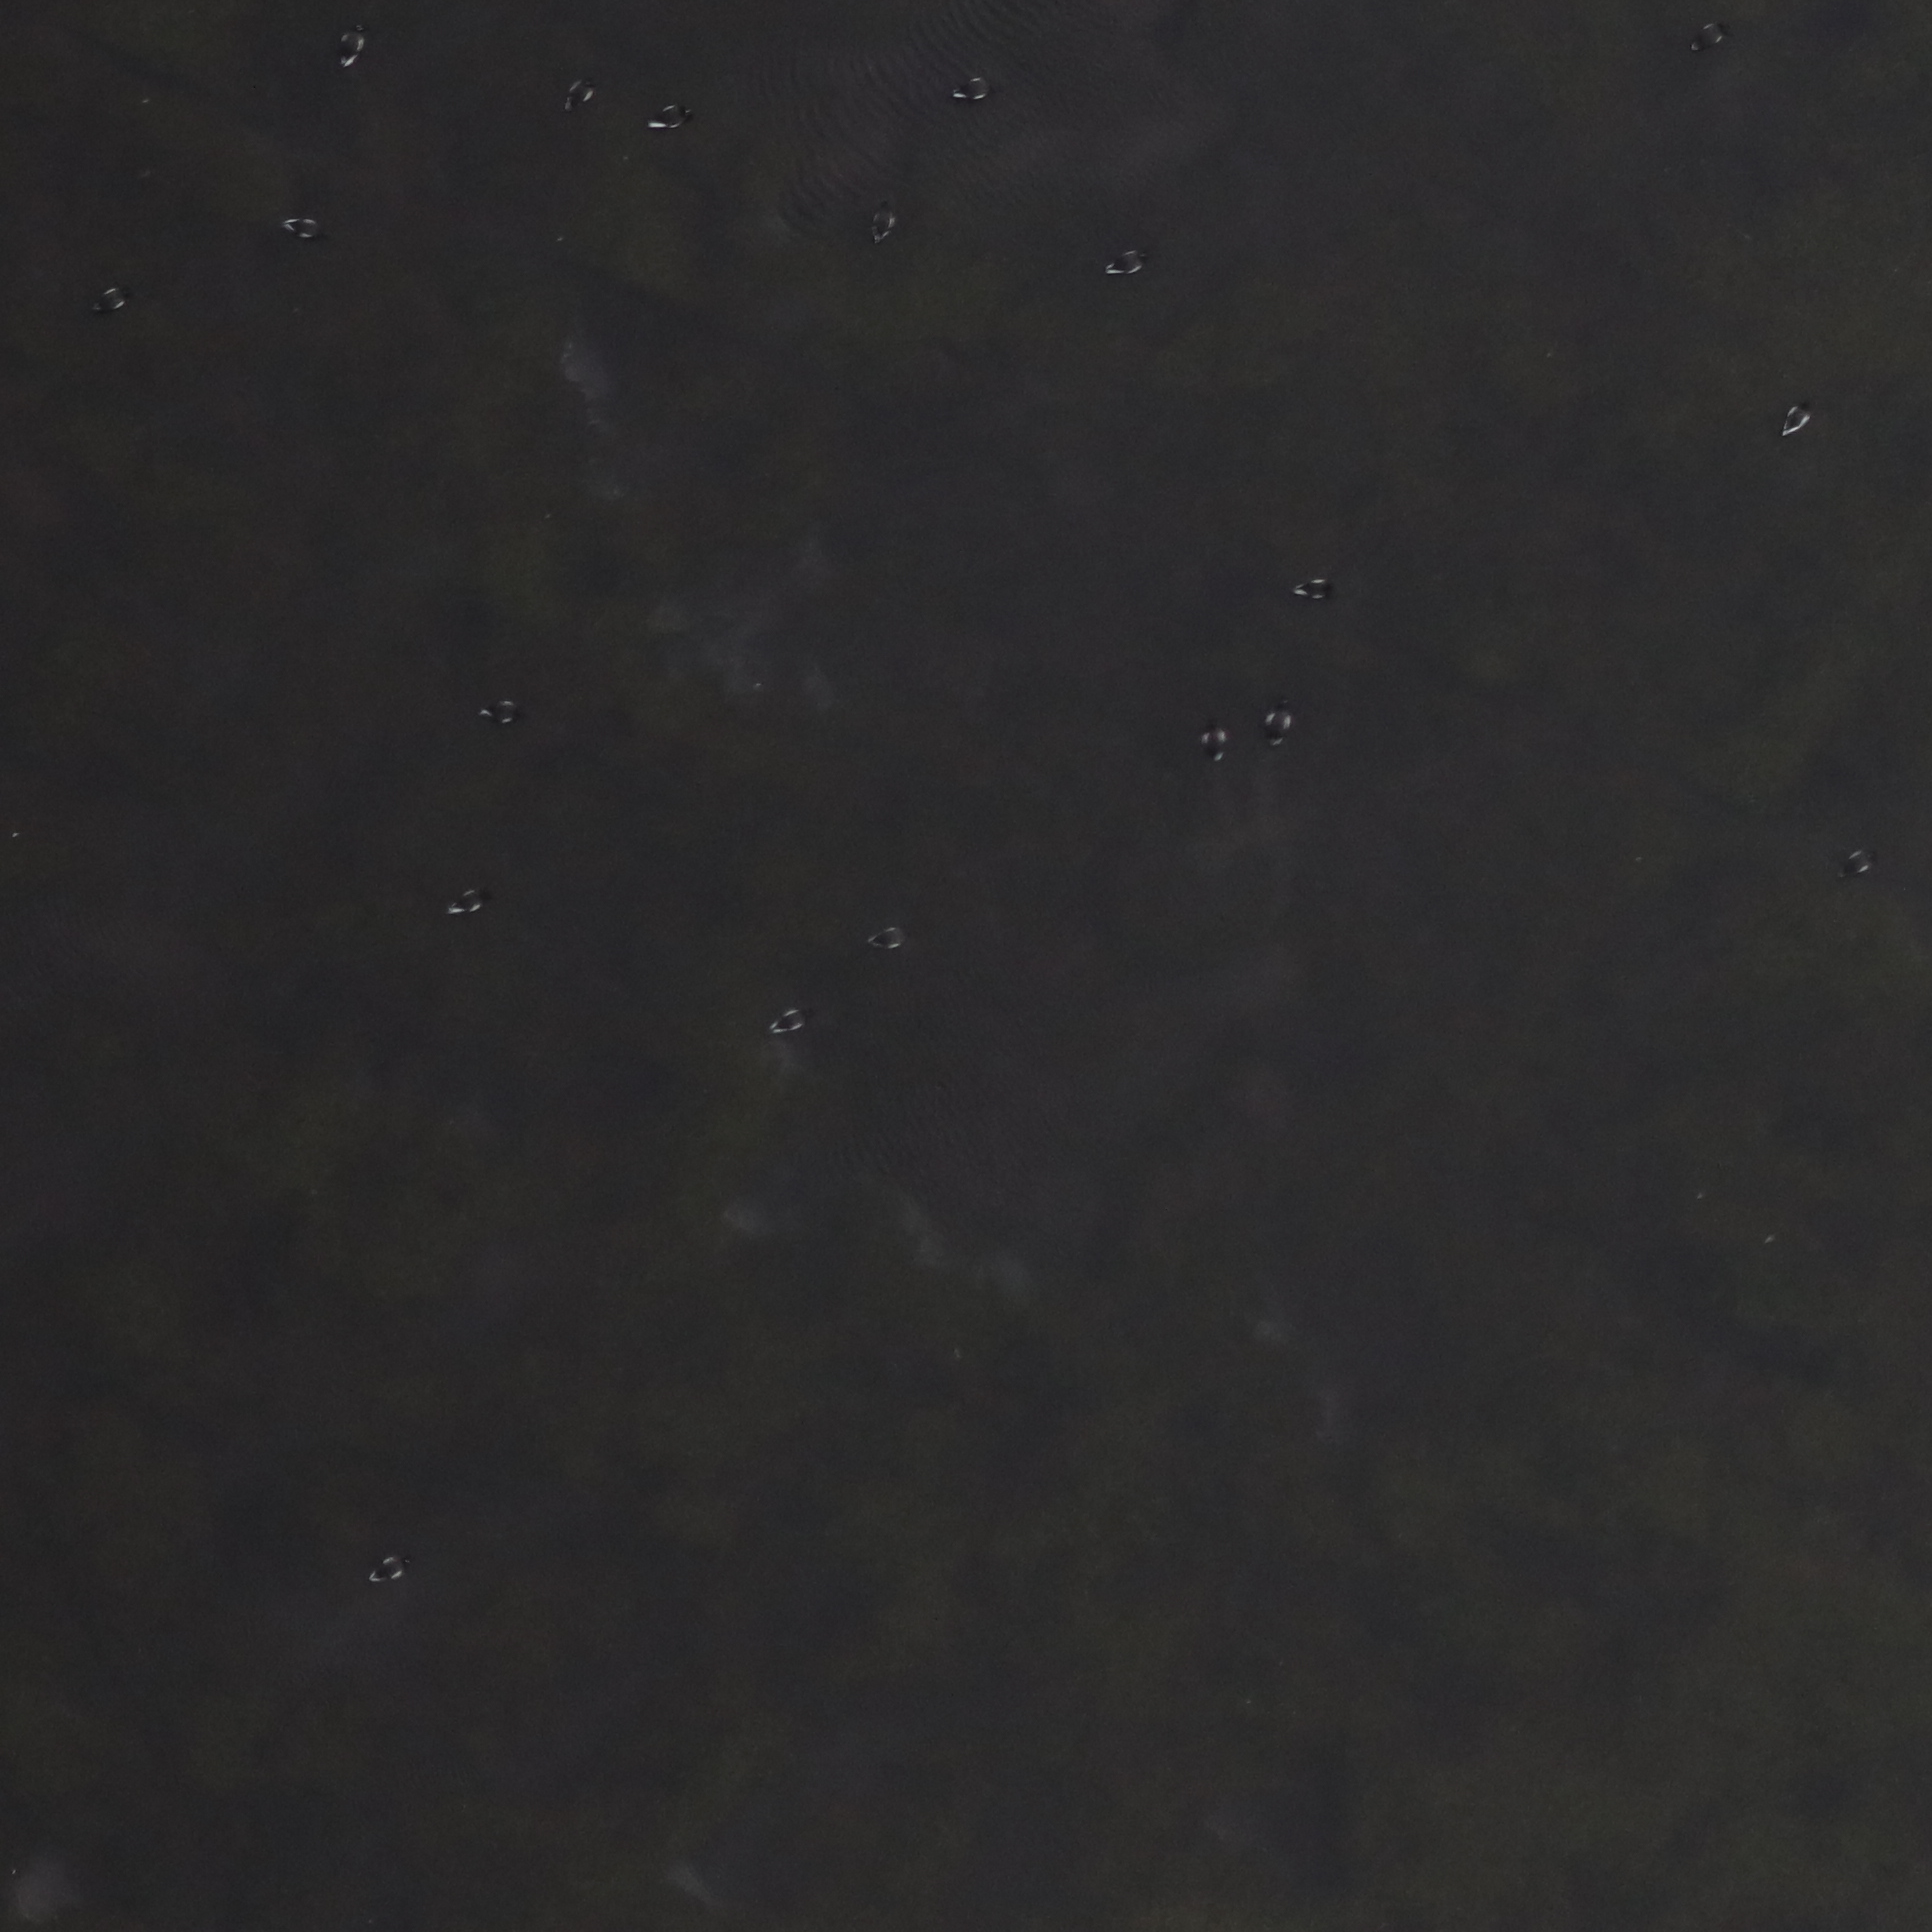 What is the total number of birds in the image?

19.